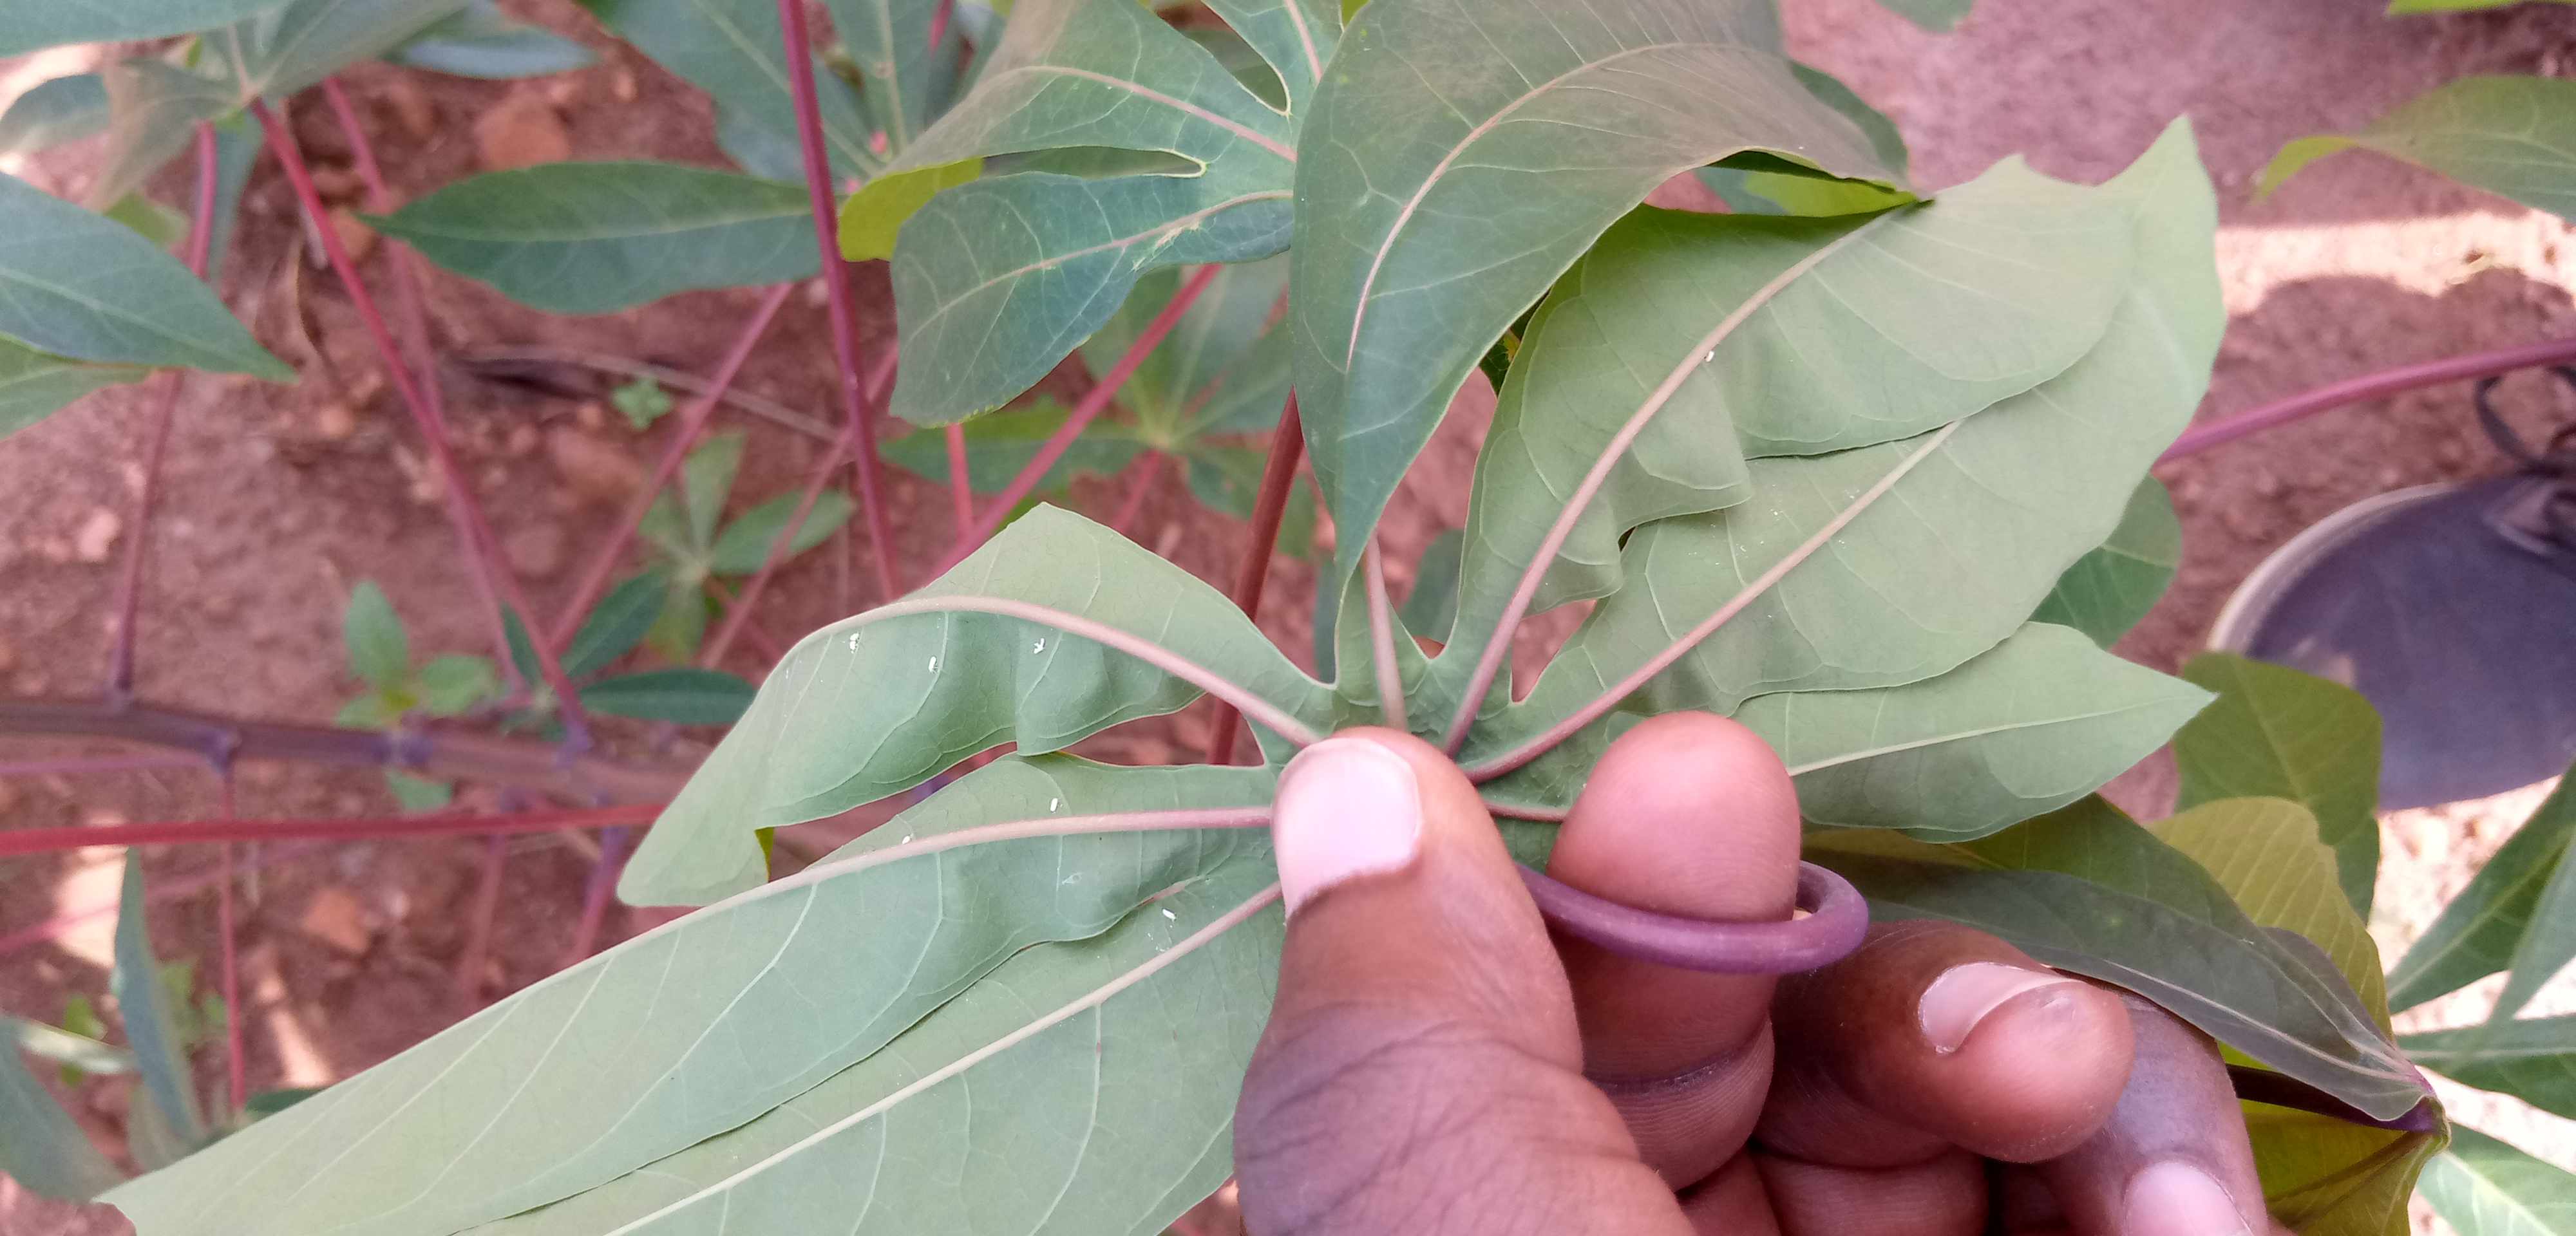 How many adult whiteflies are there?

7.